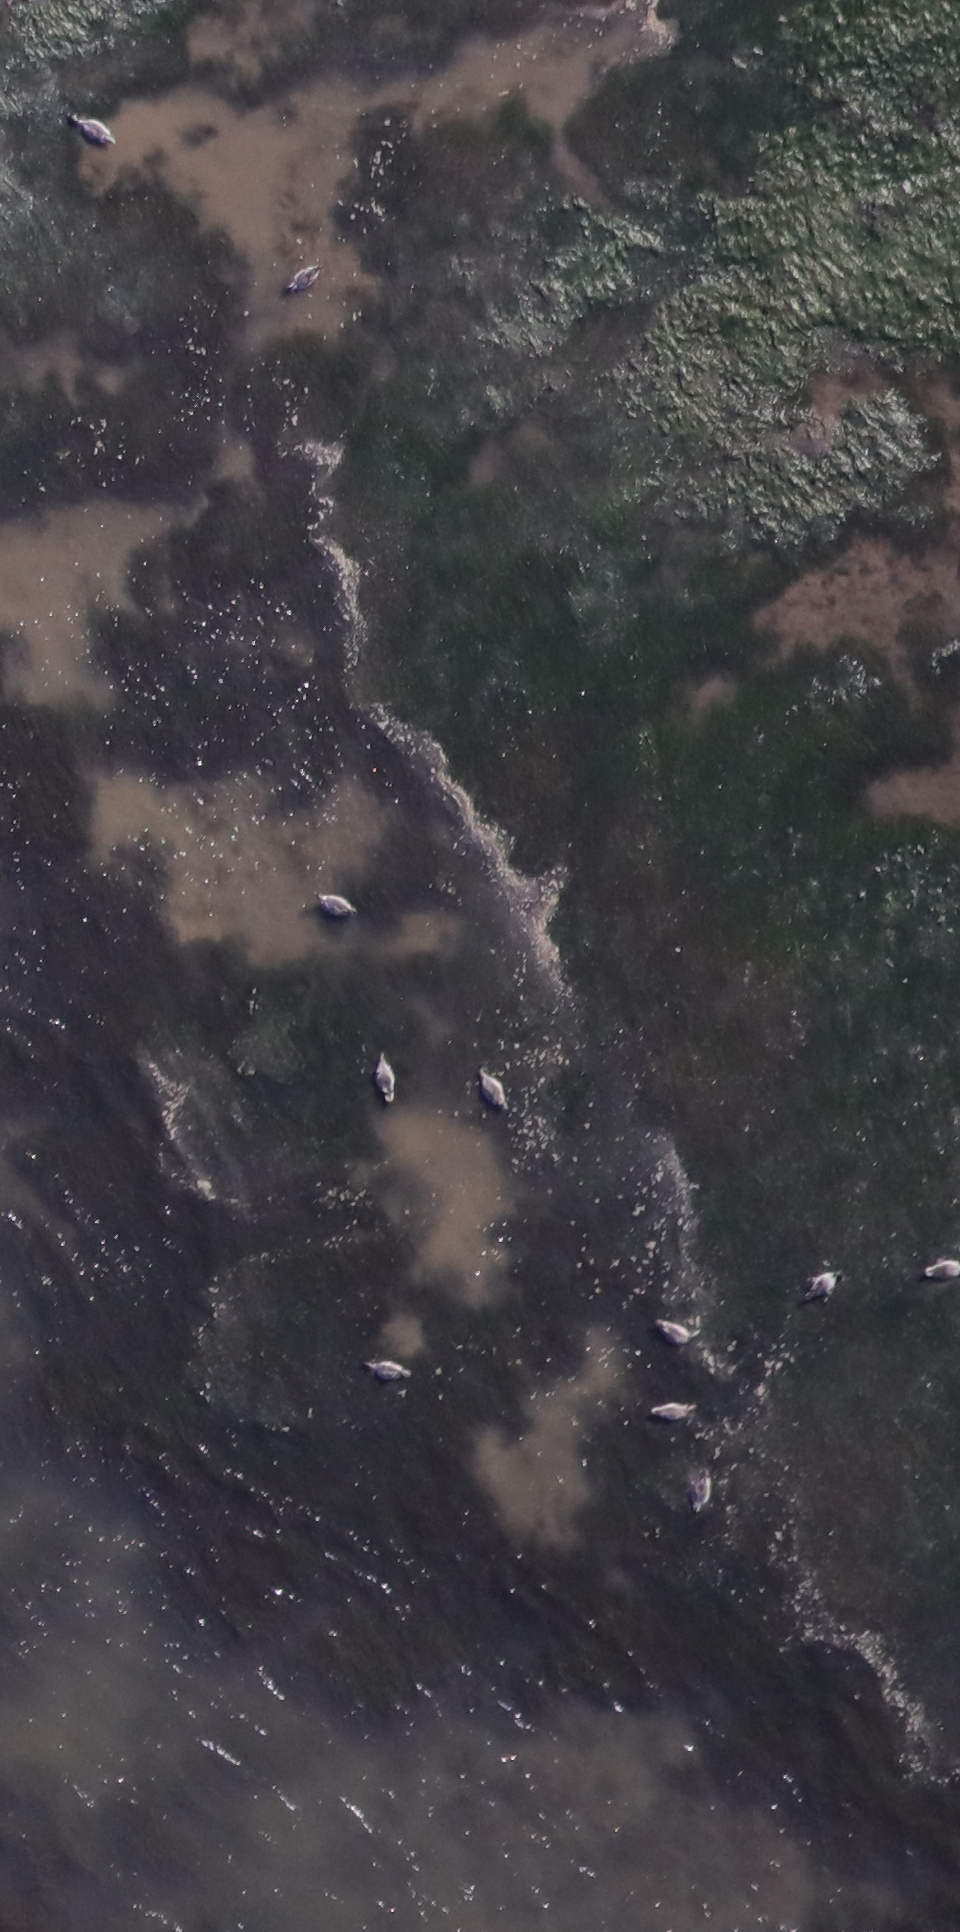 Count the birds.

11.